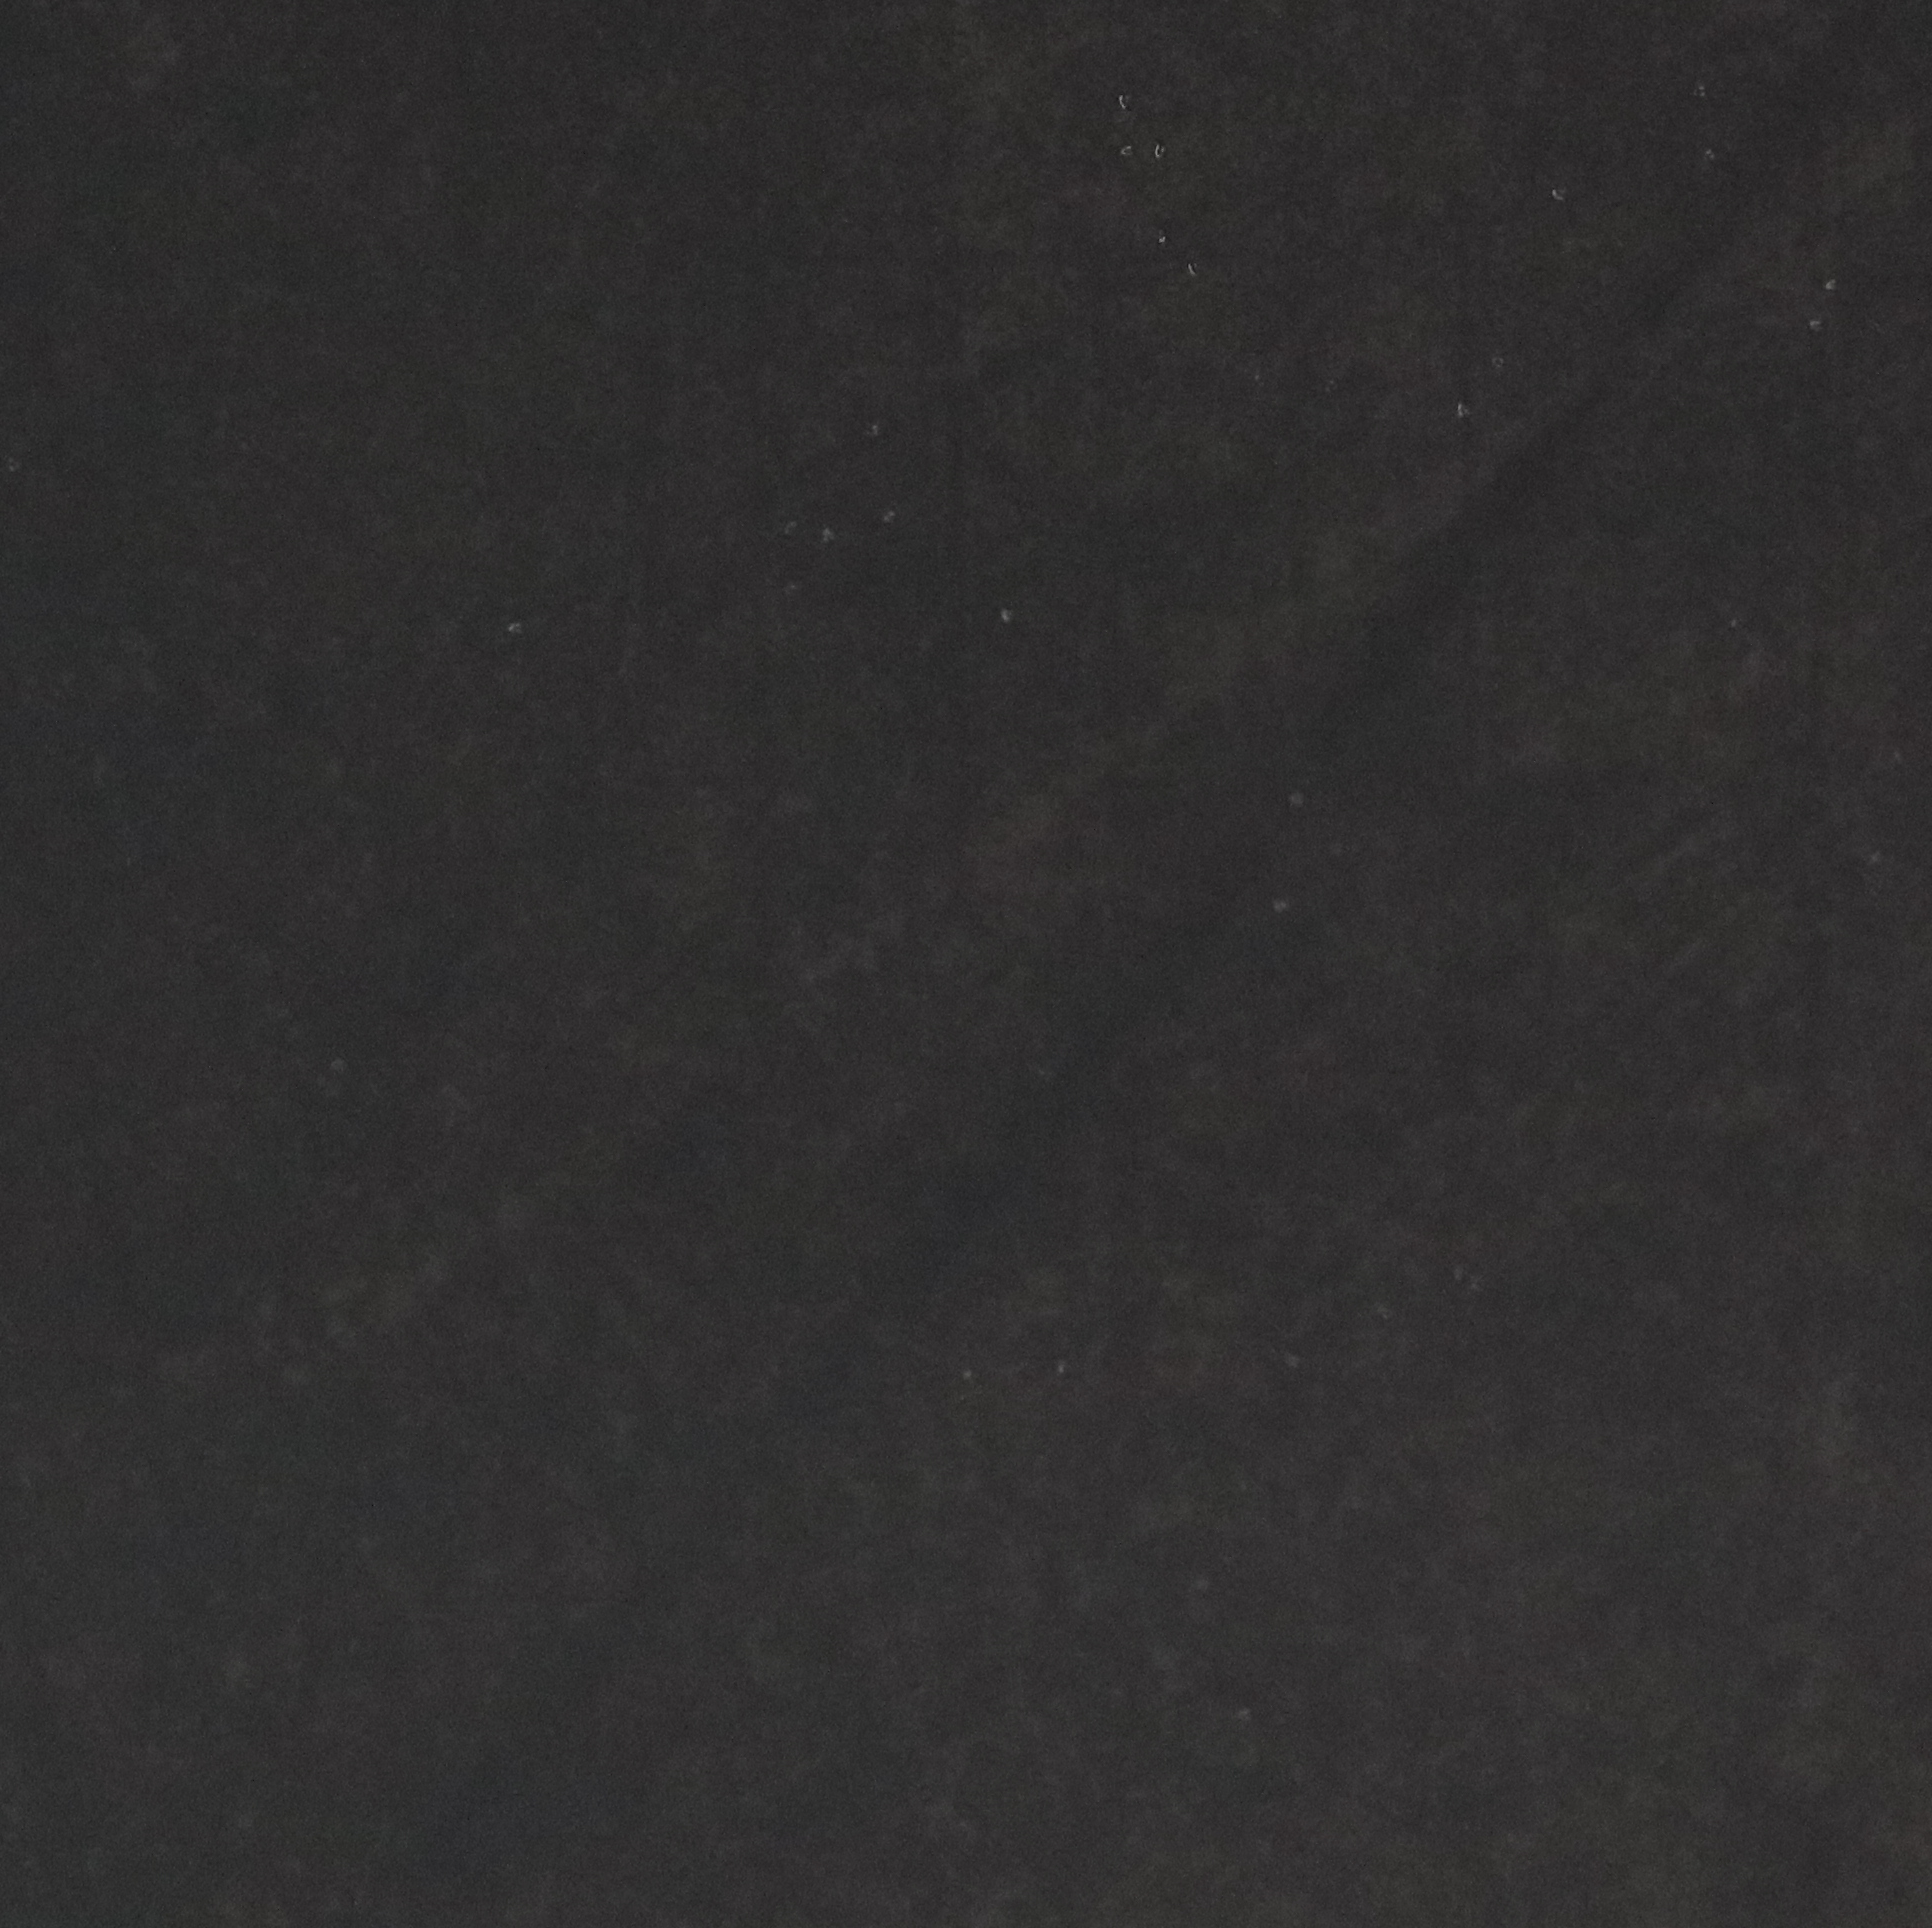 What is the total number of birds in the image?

24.